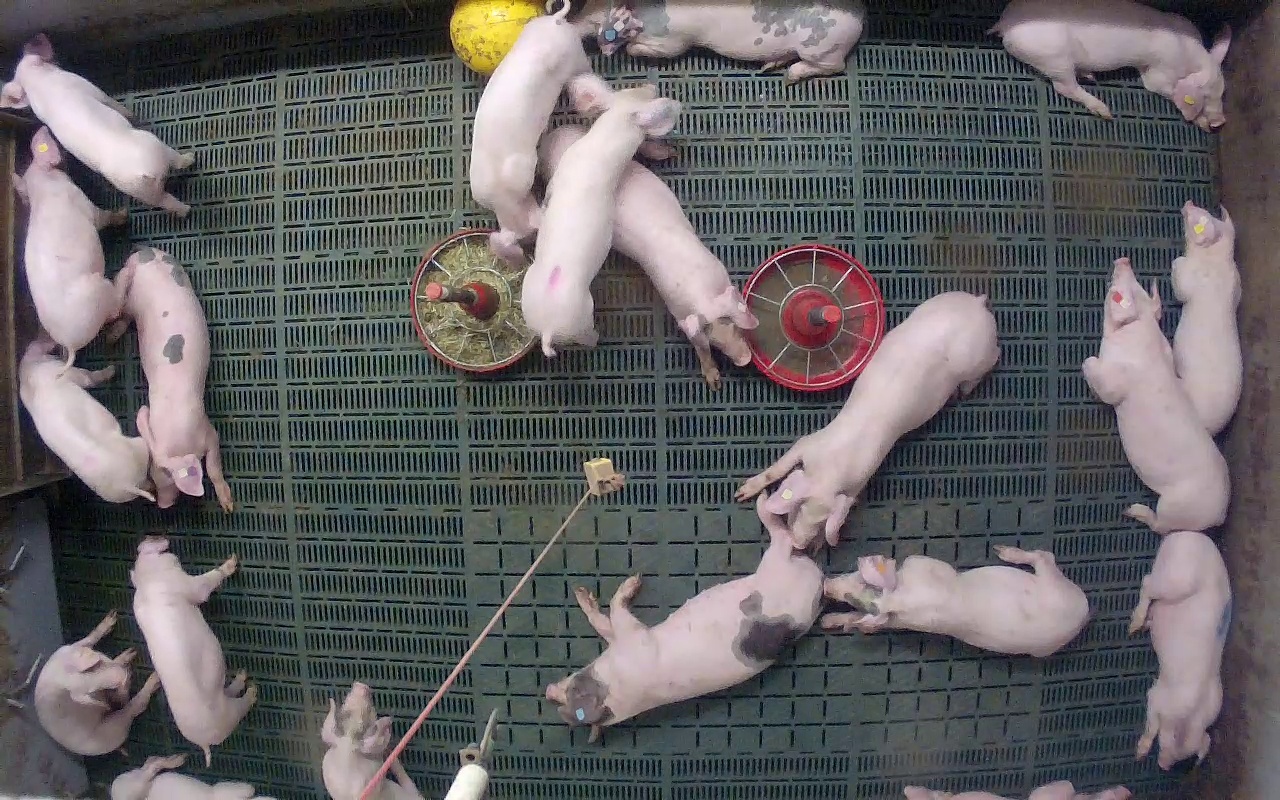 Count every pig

20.